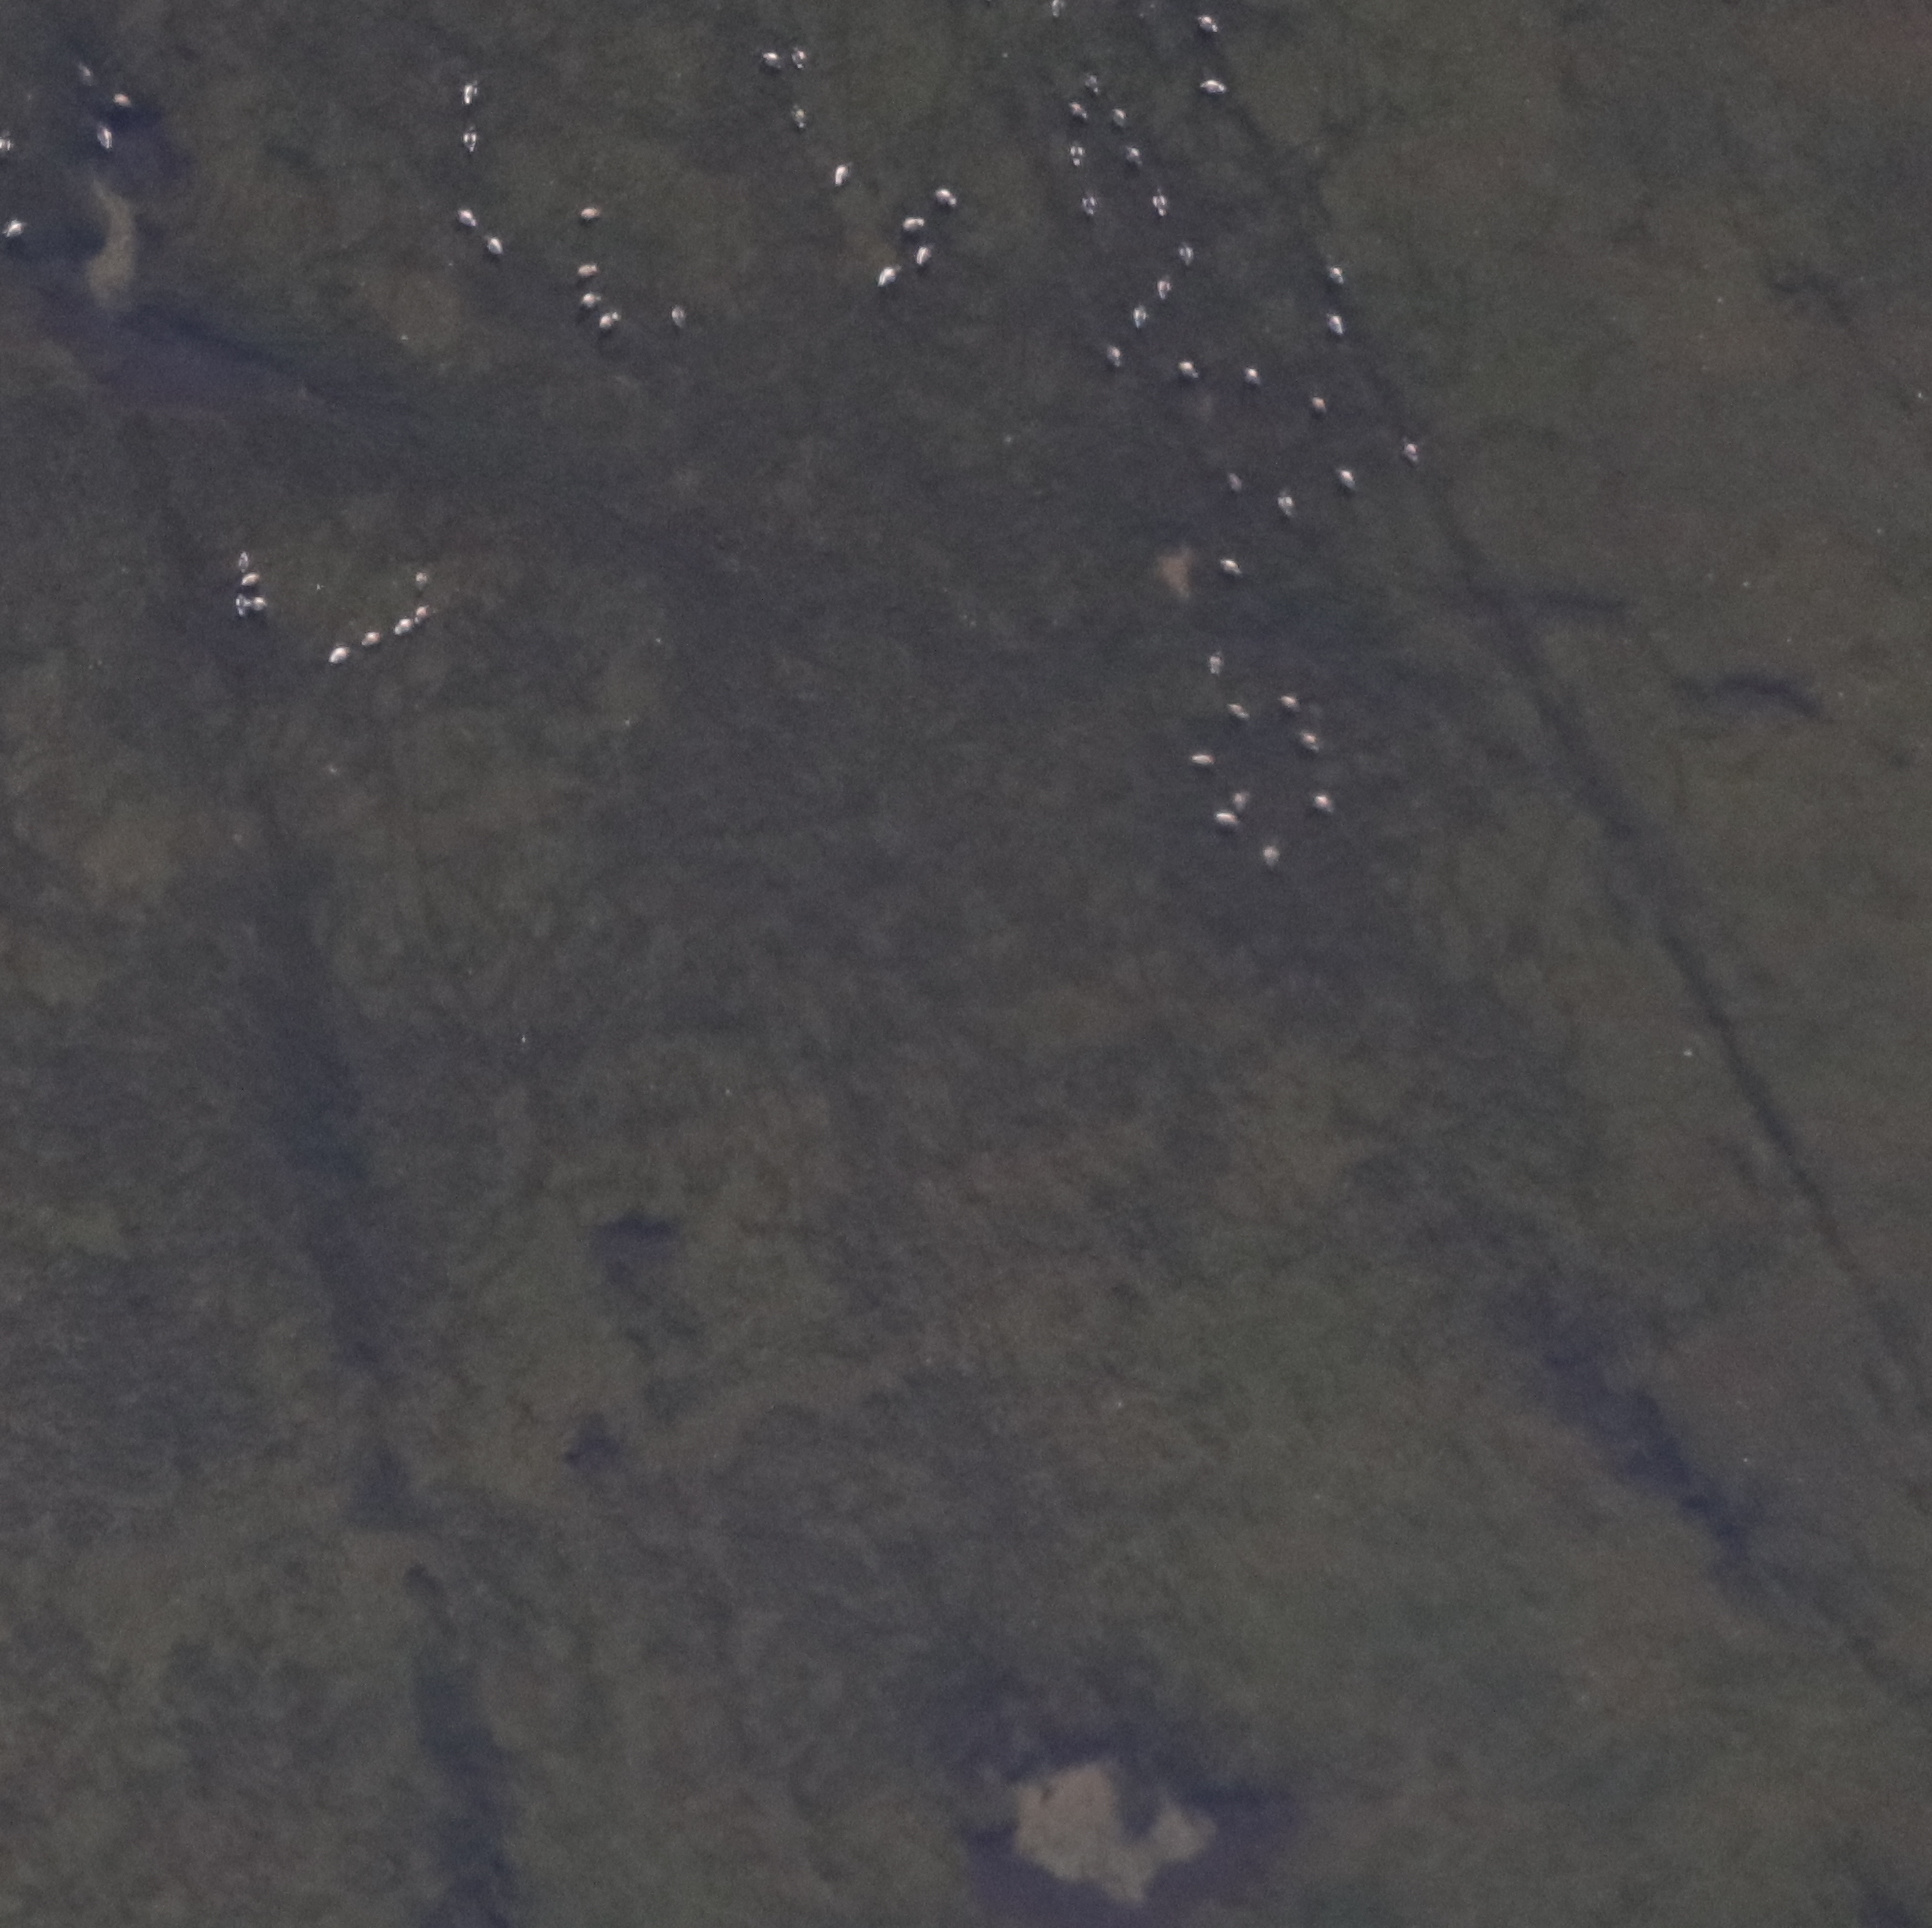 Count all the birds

63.